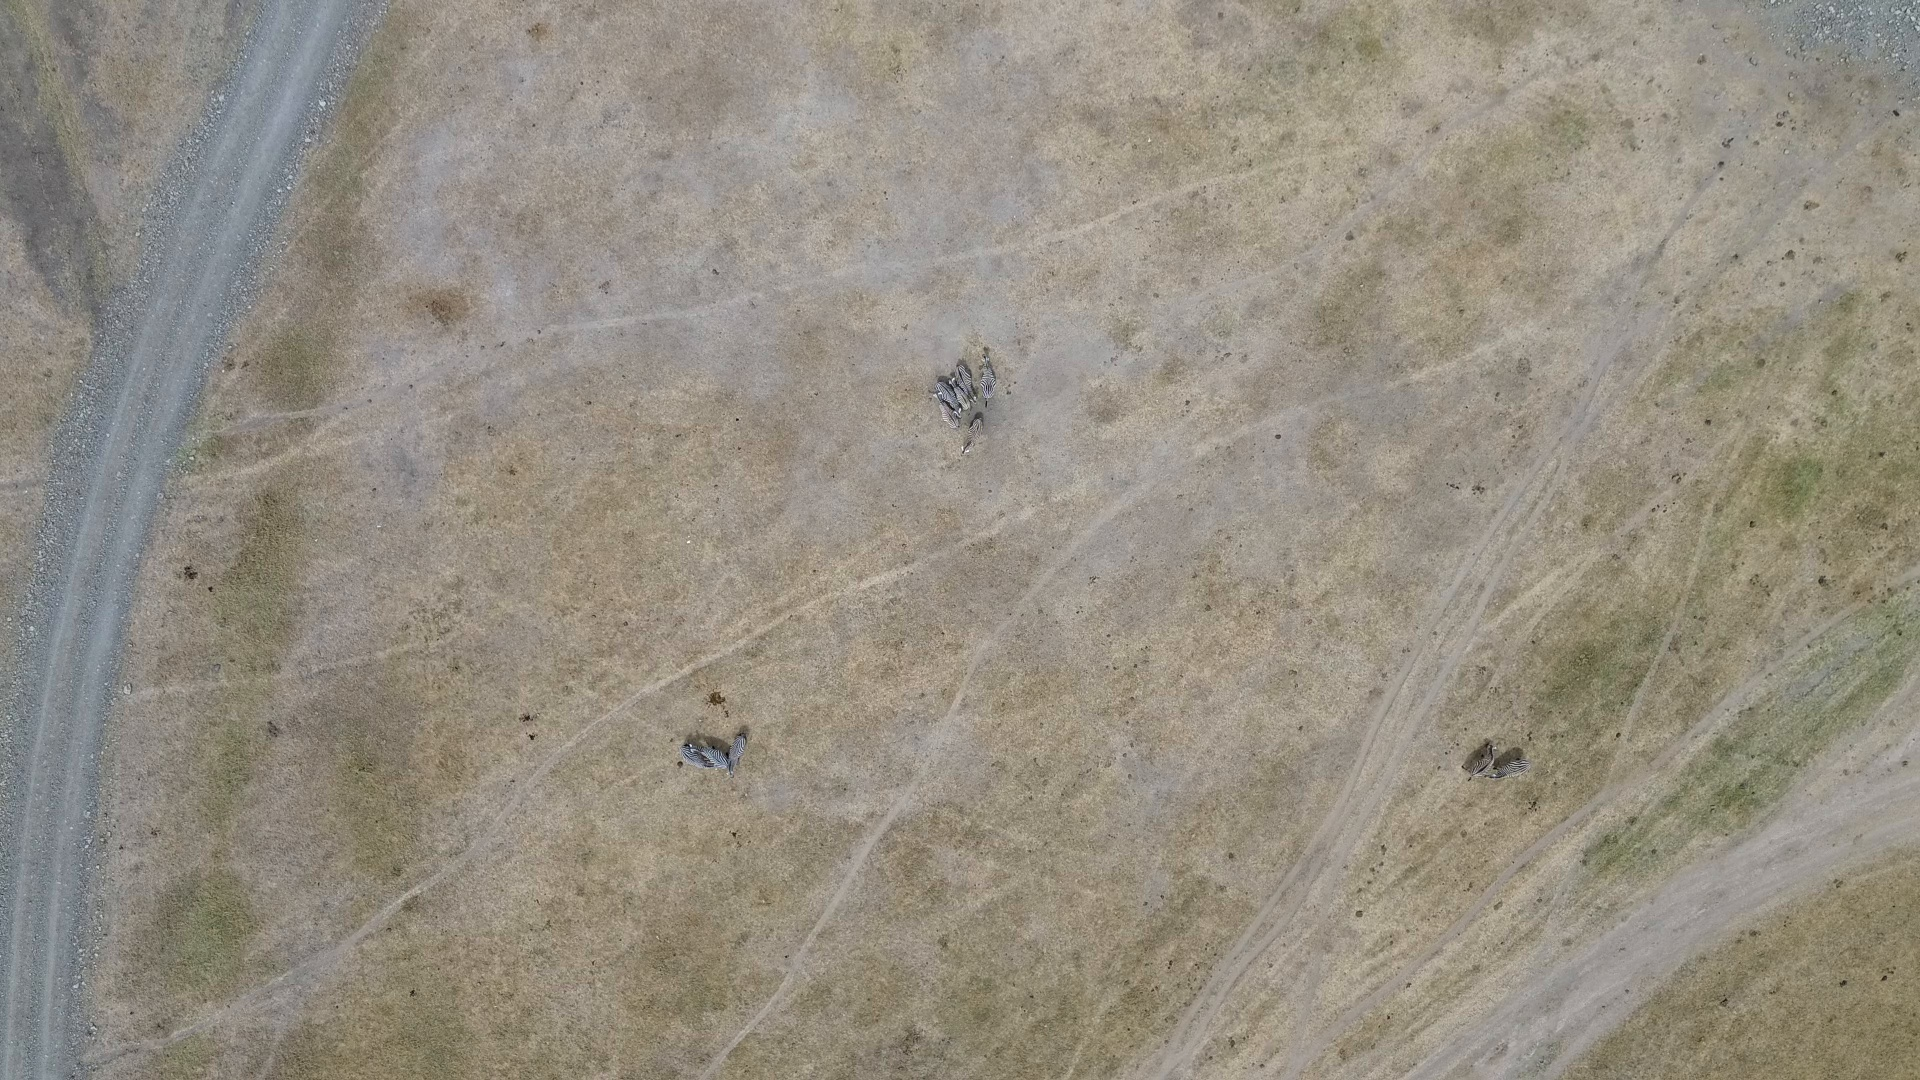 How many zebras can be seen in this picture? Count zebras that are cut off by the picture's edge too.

11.